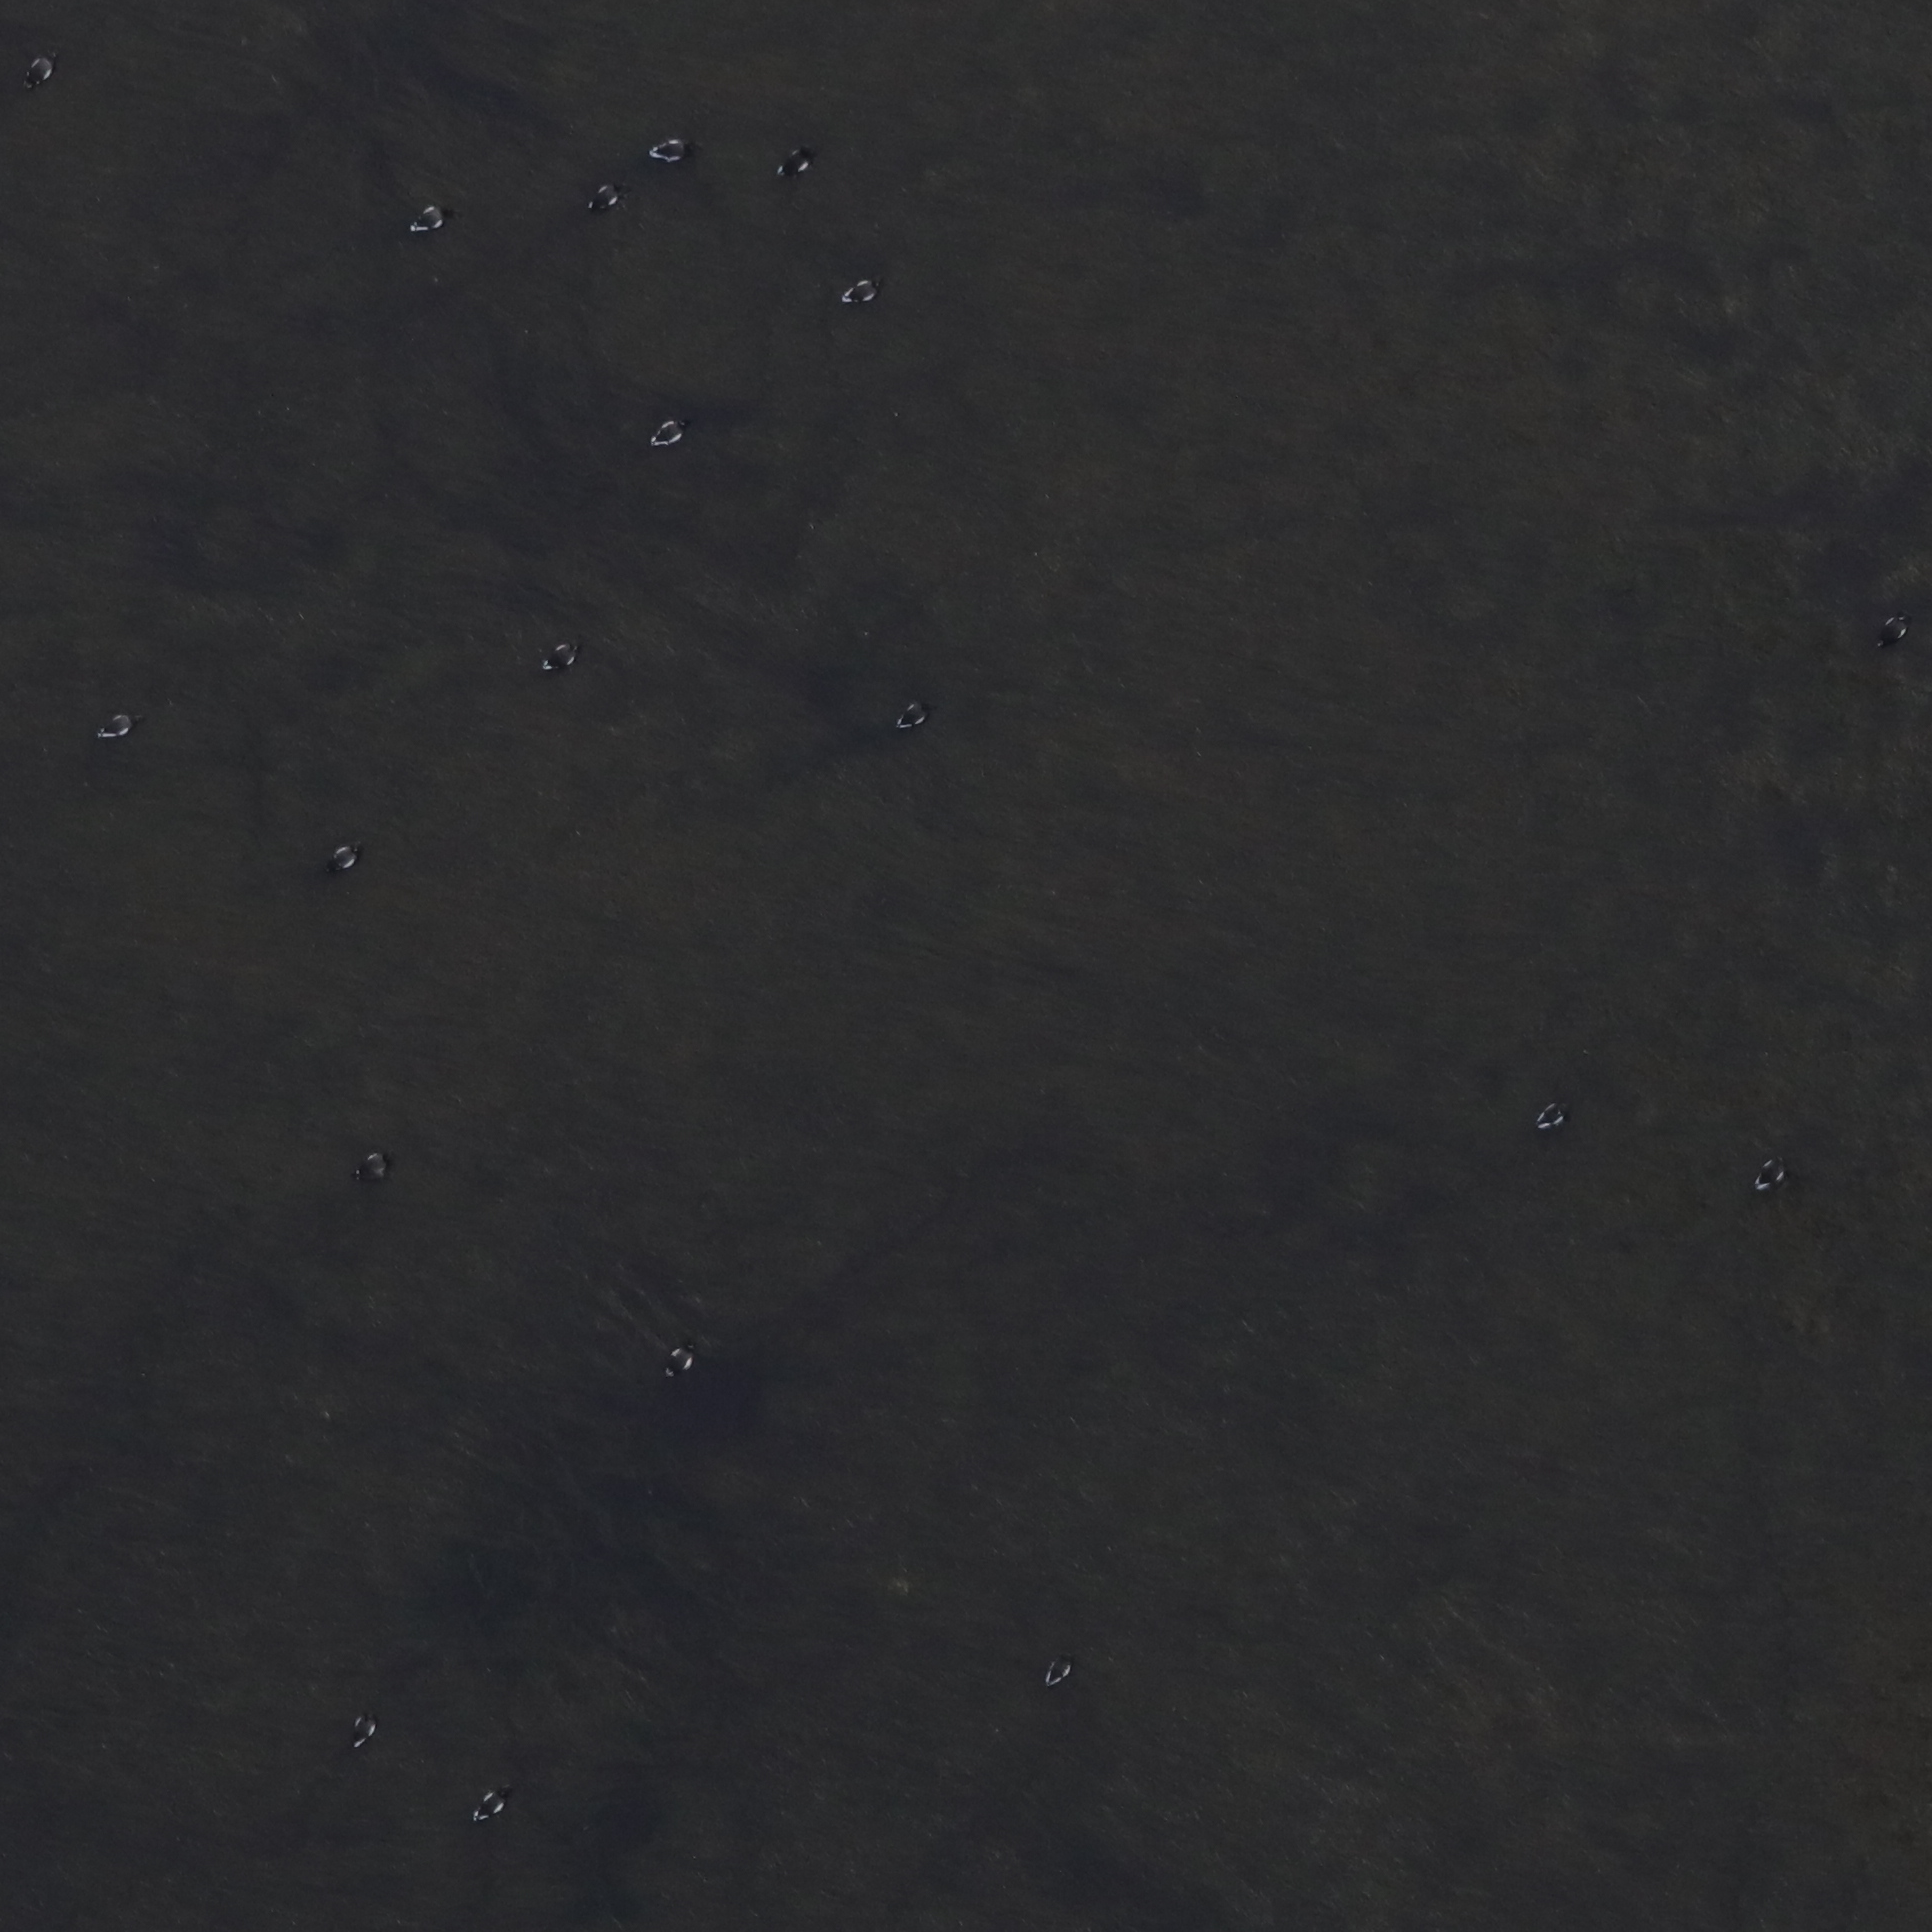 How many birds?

19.